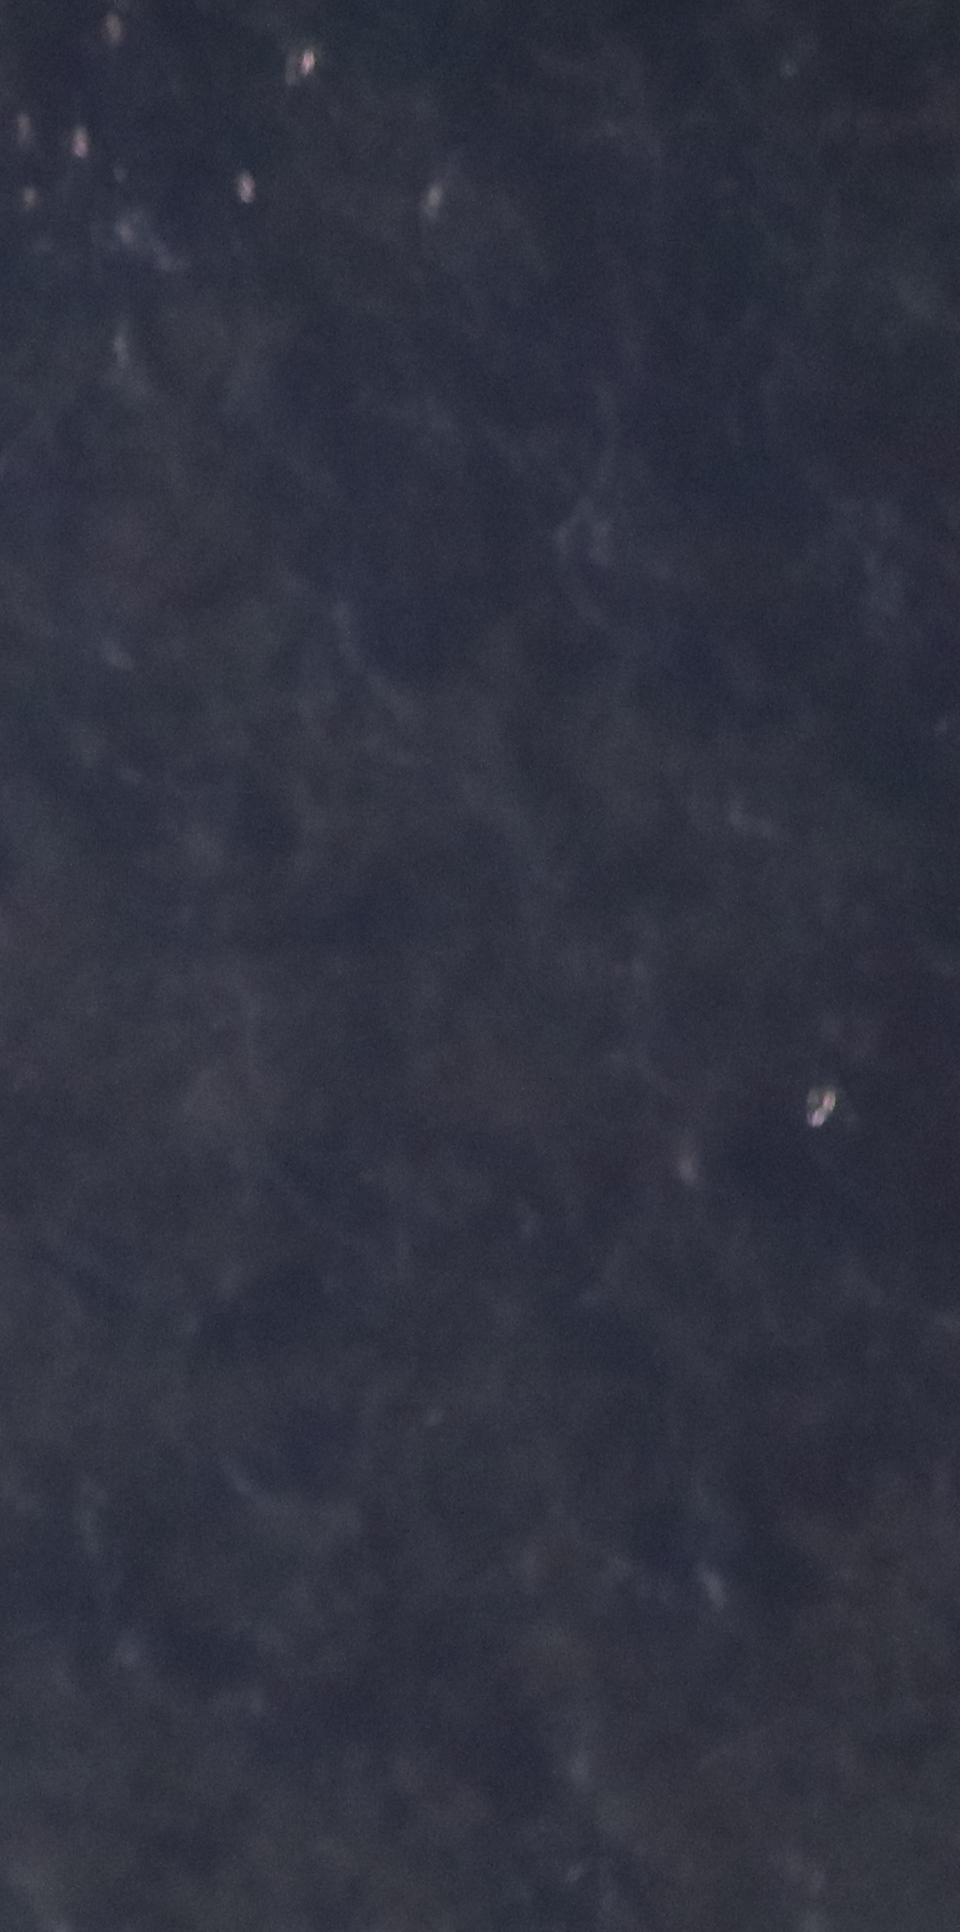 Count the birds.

7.